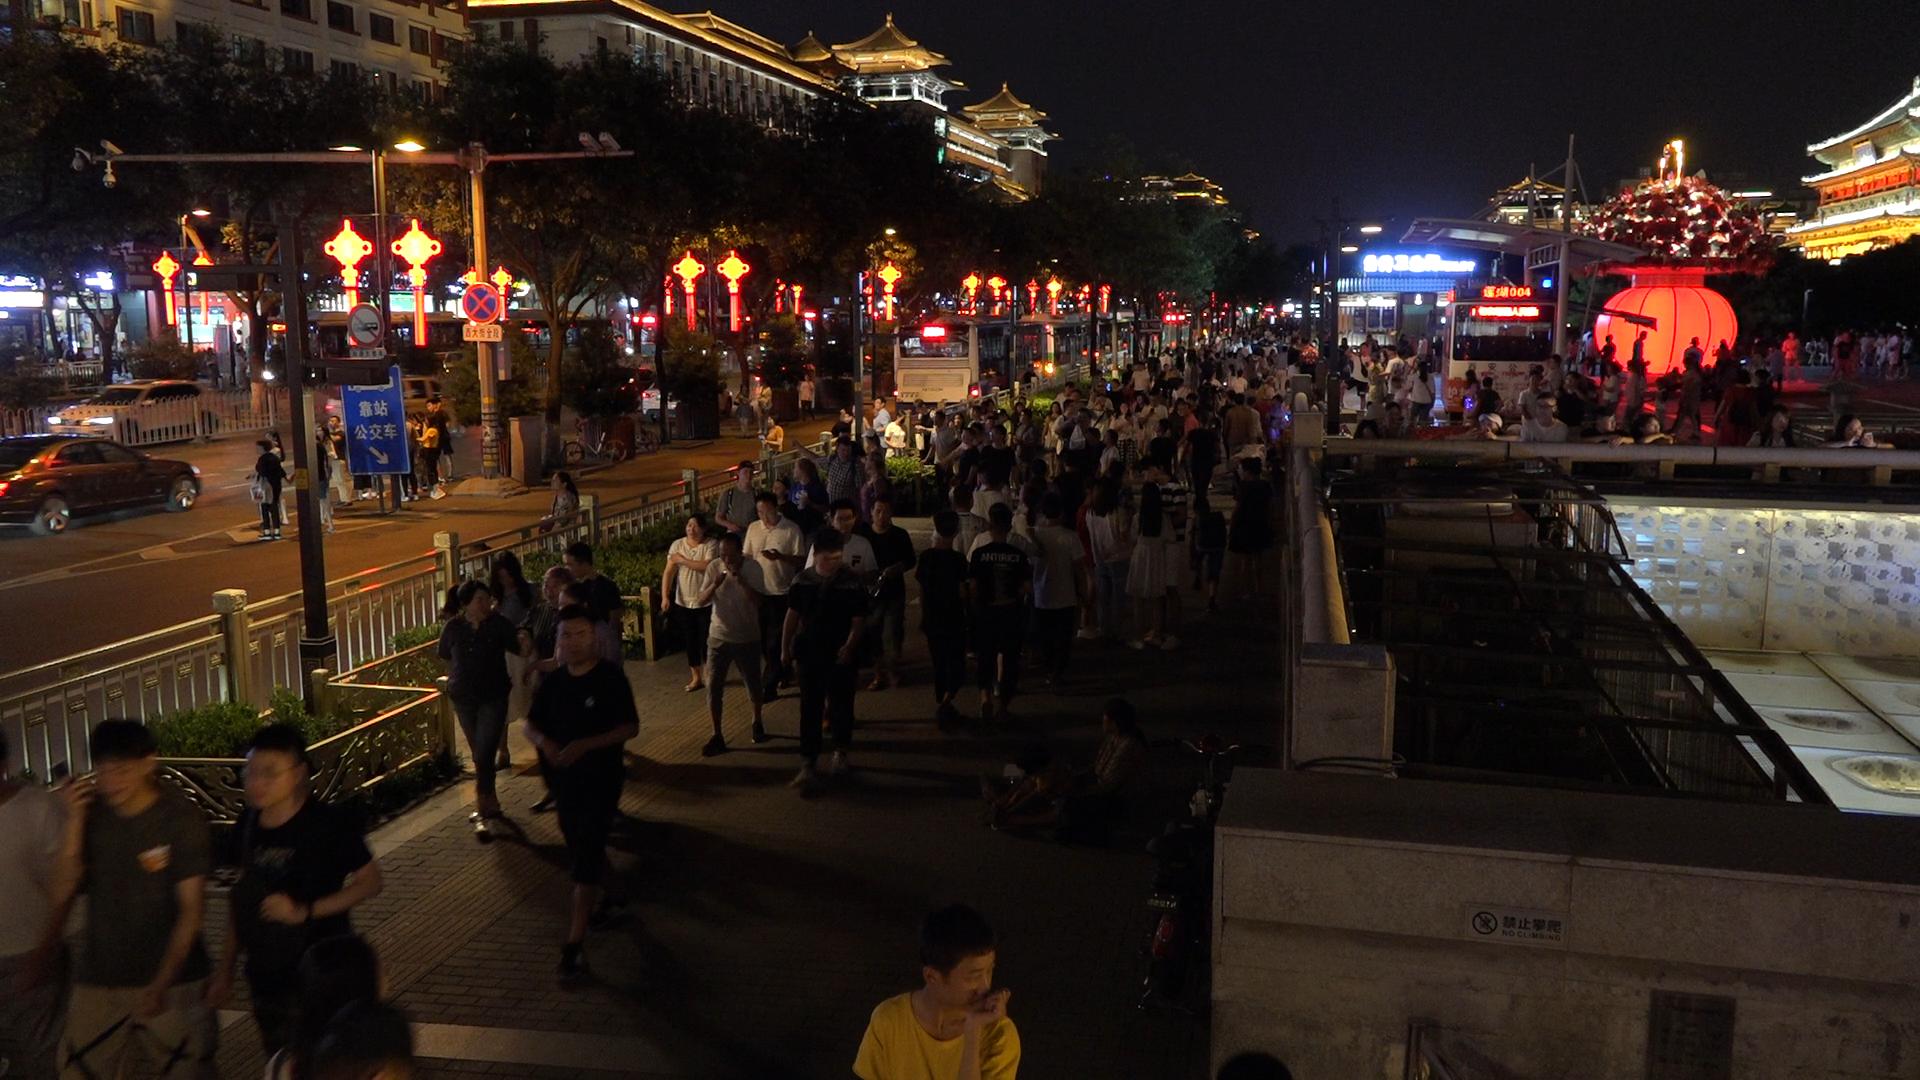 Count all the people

192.